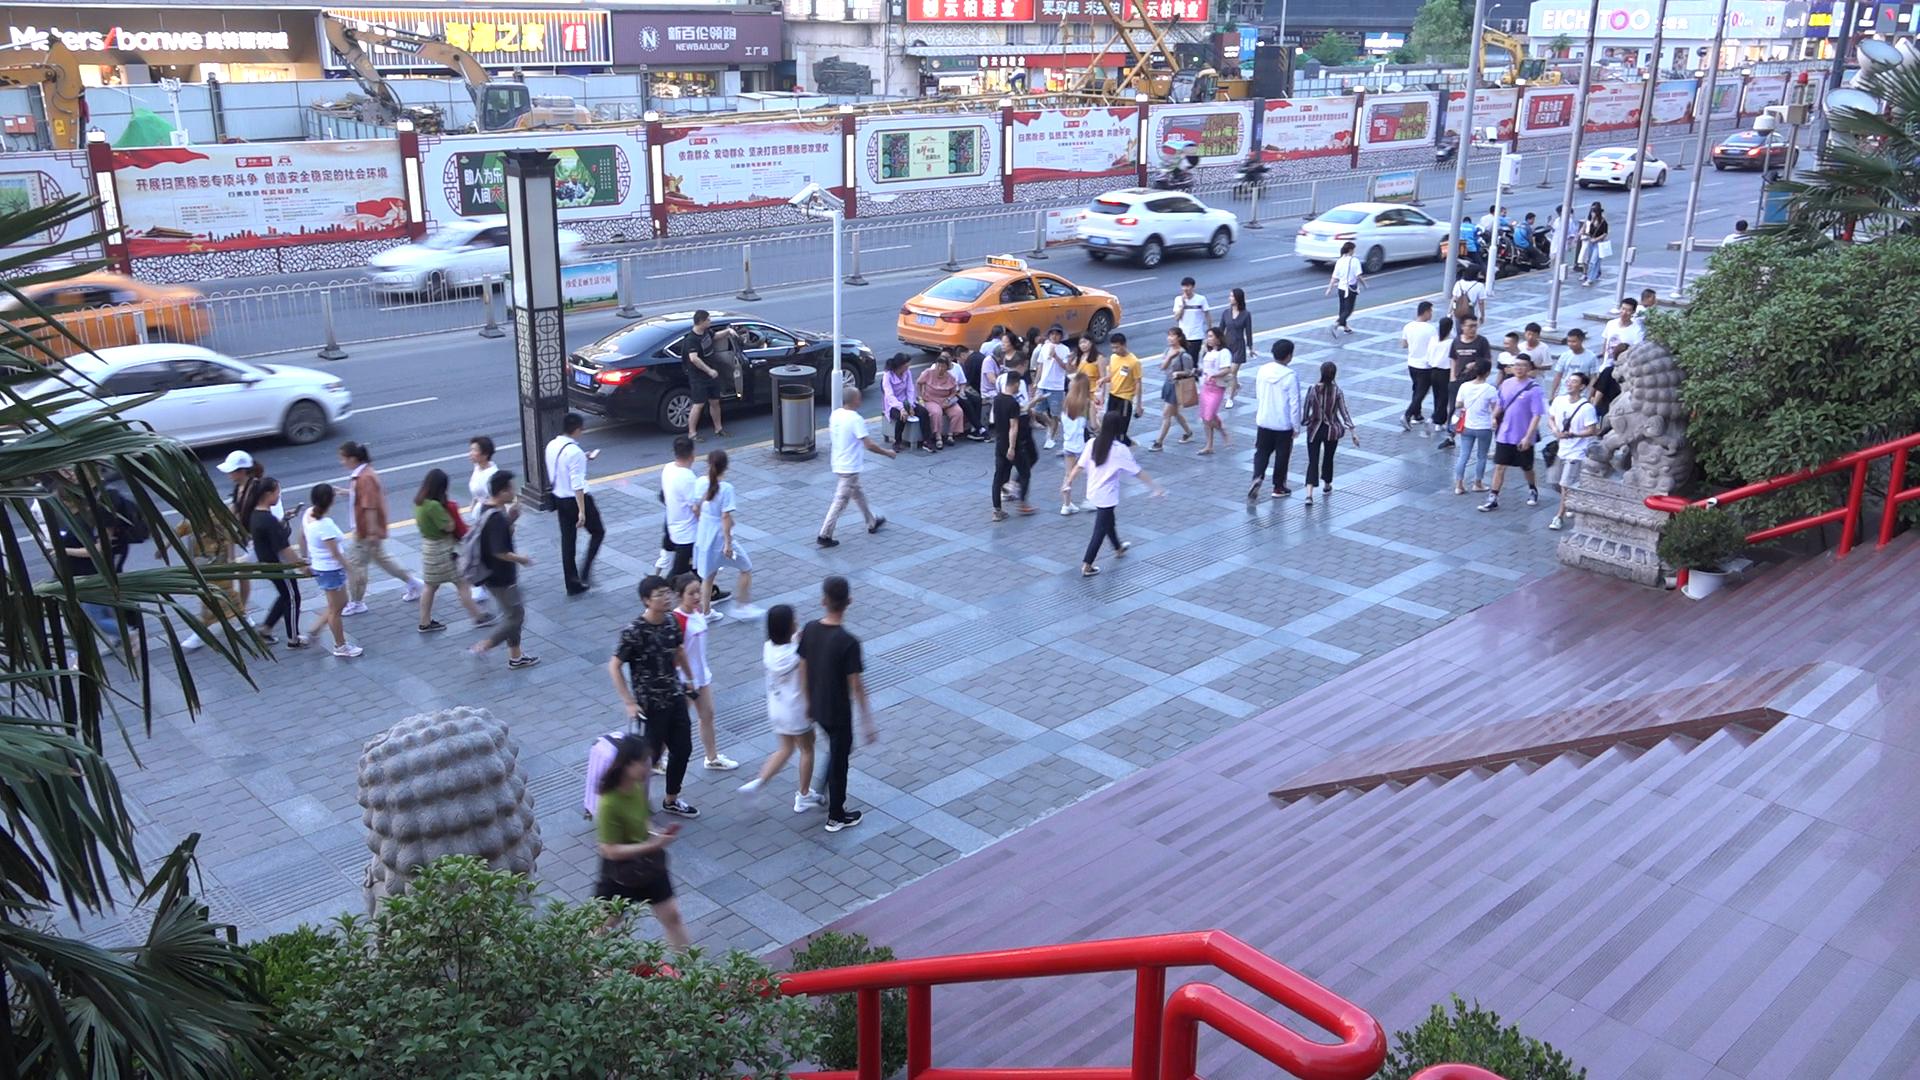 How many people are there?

62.